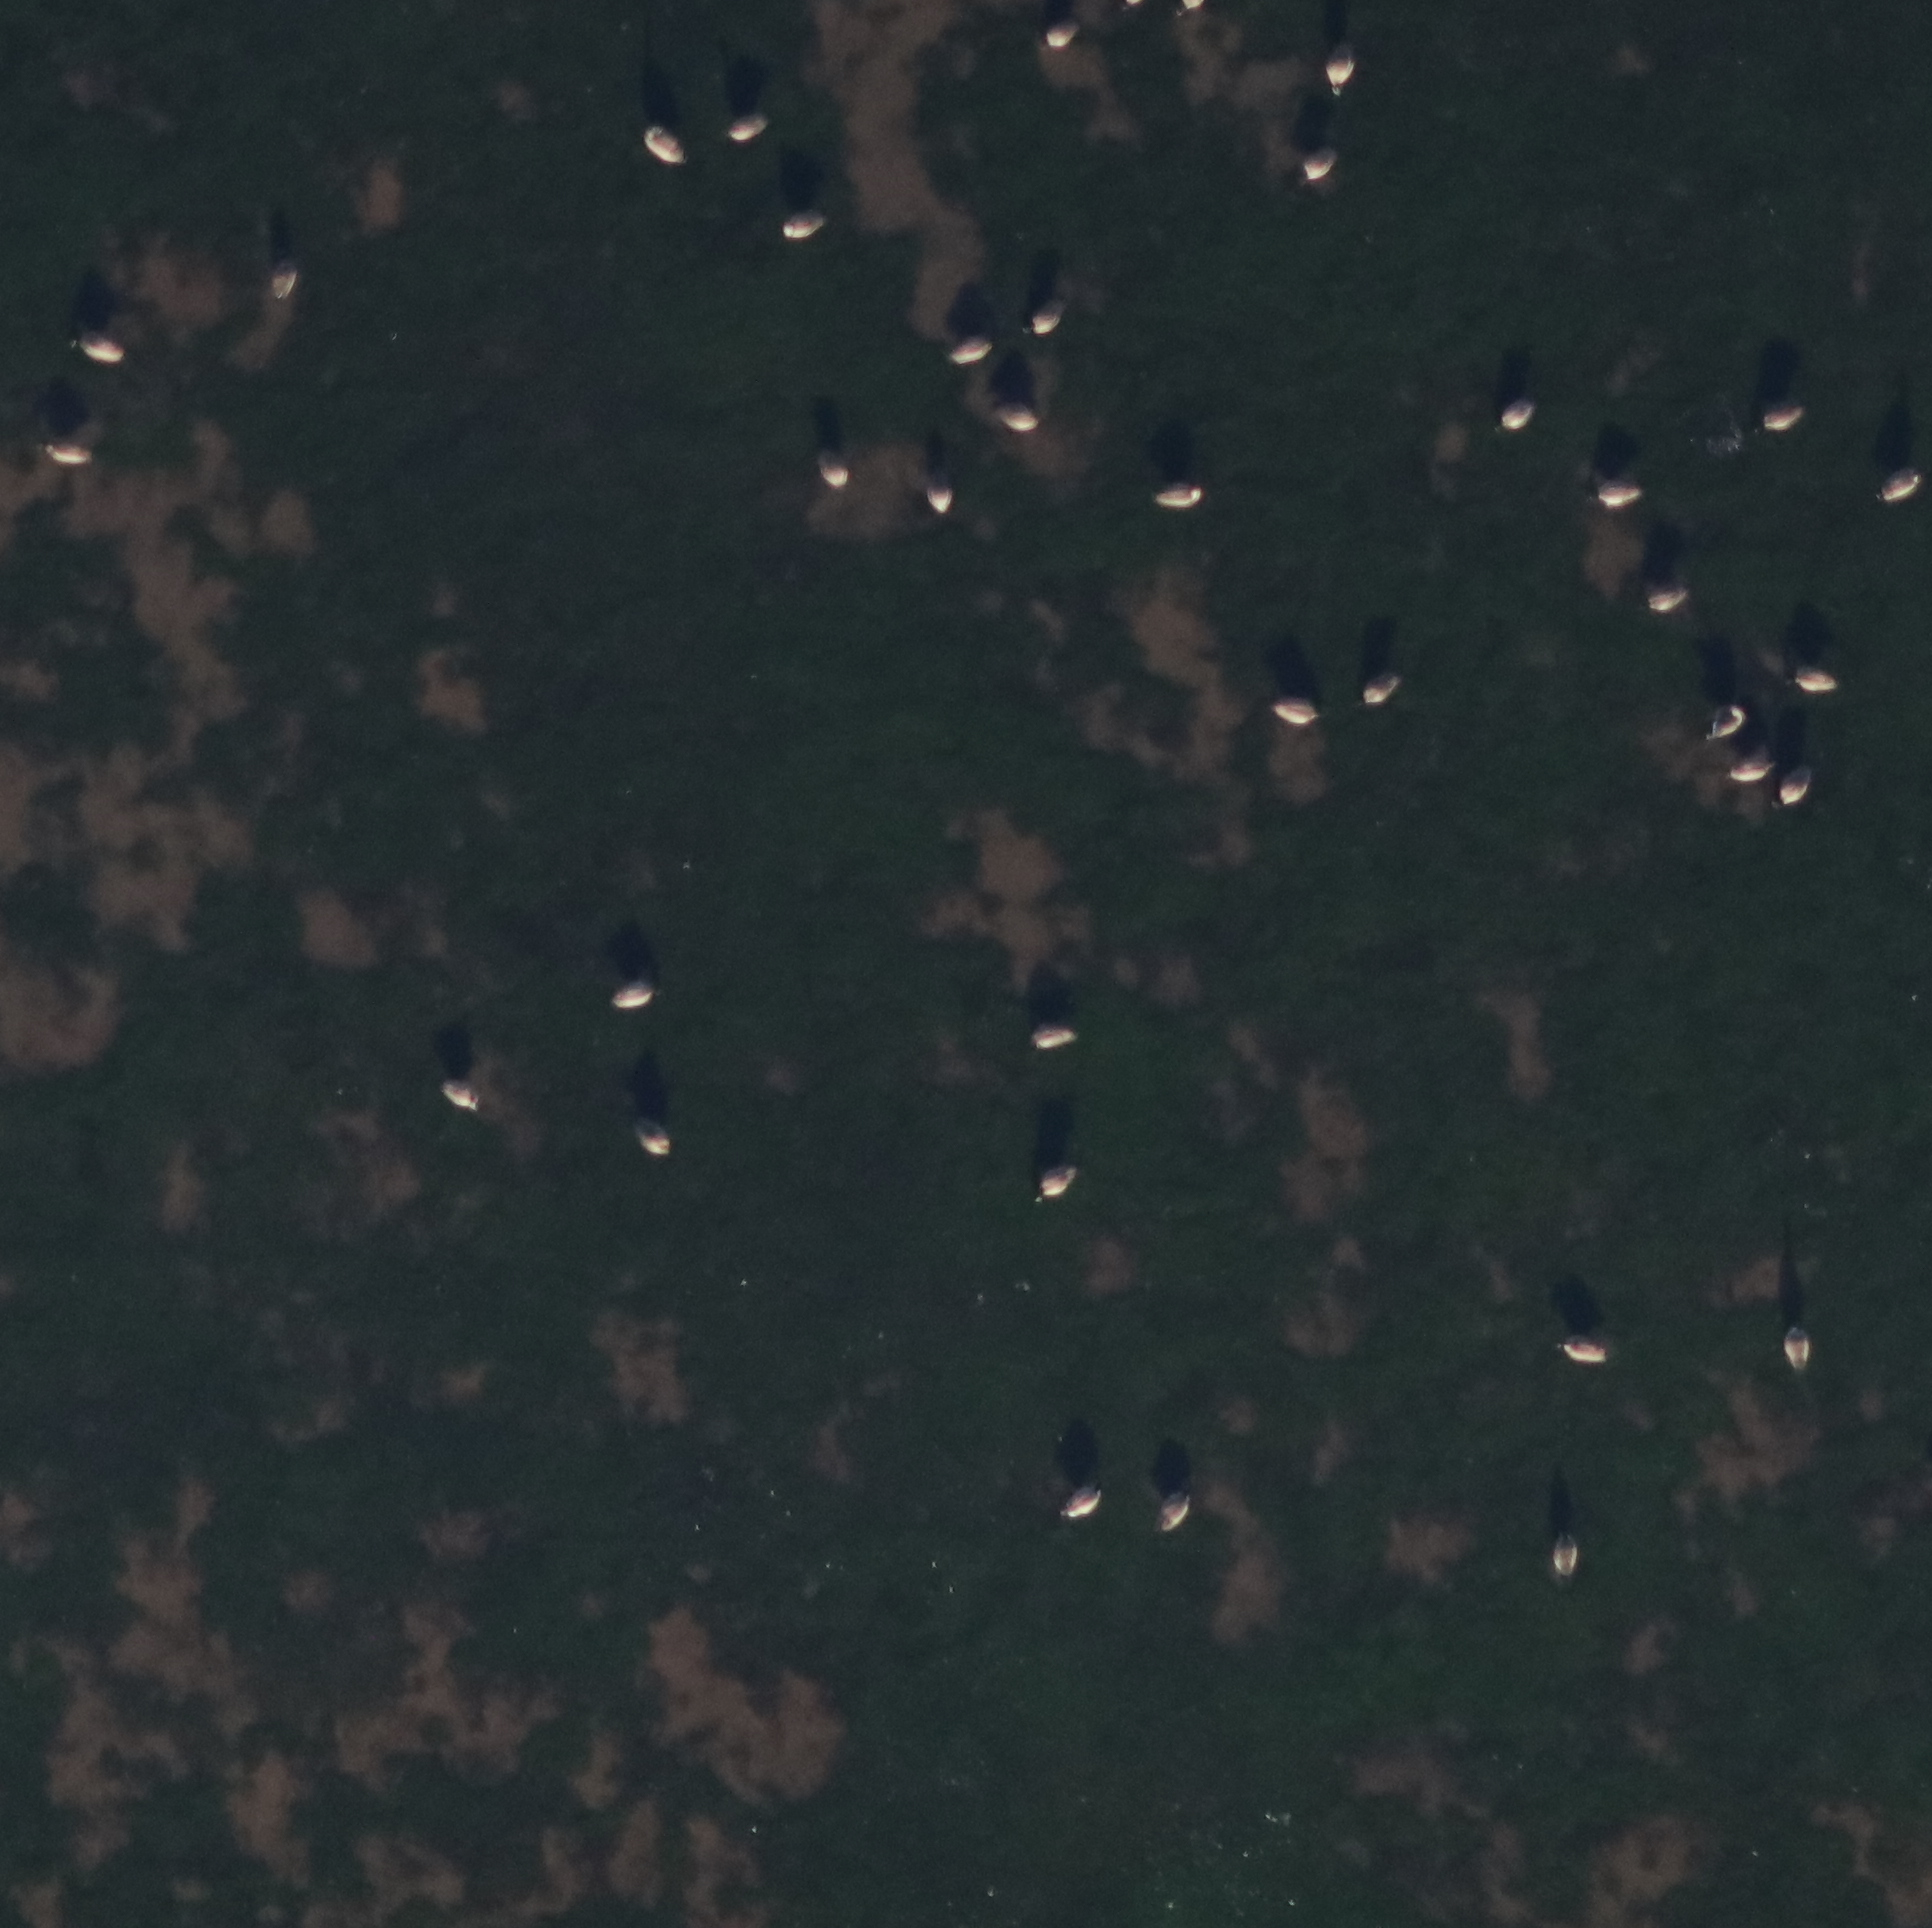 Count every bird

36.